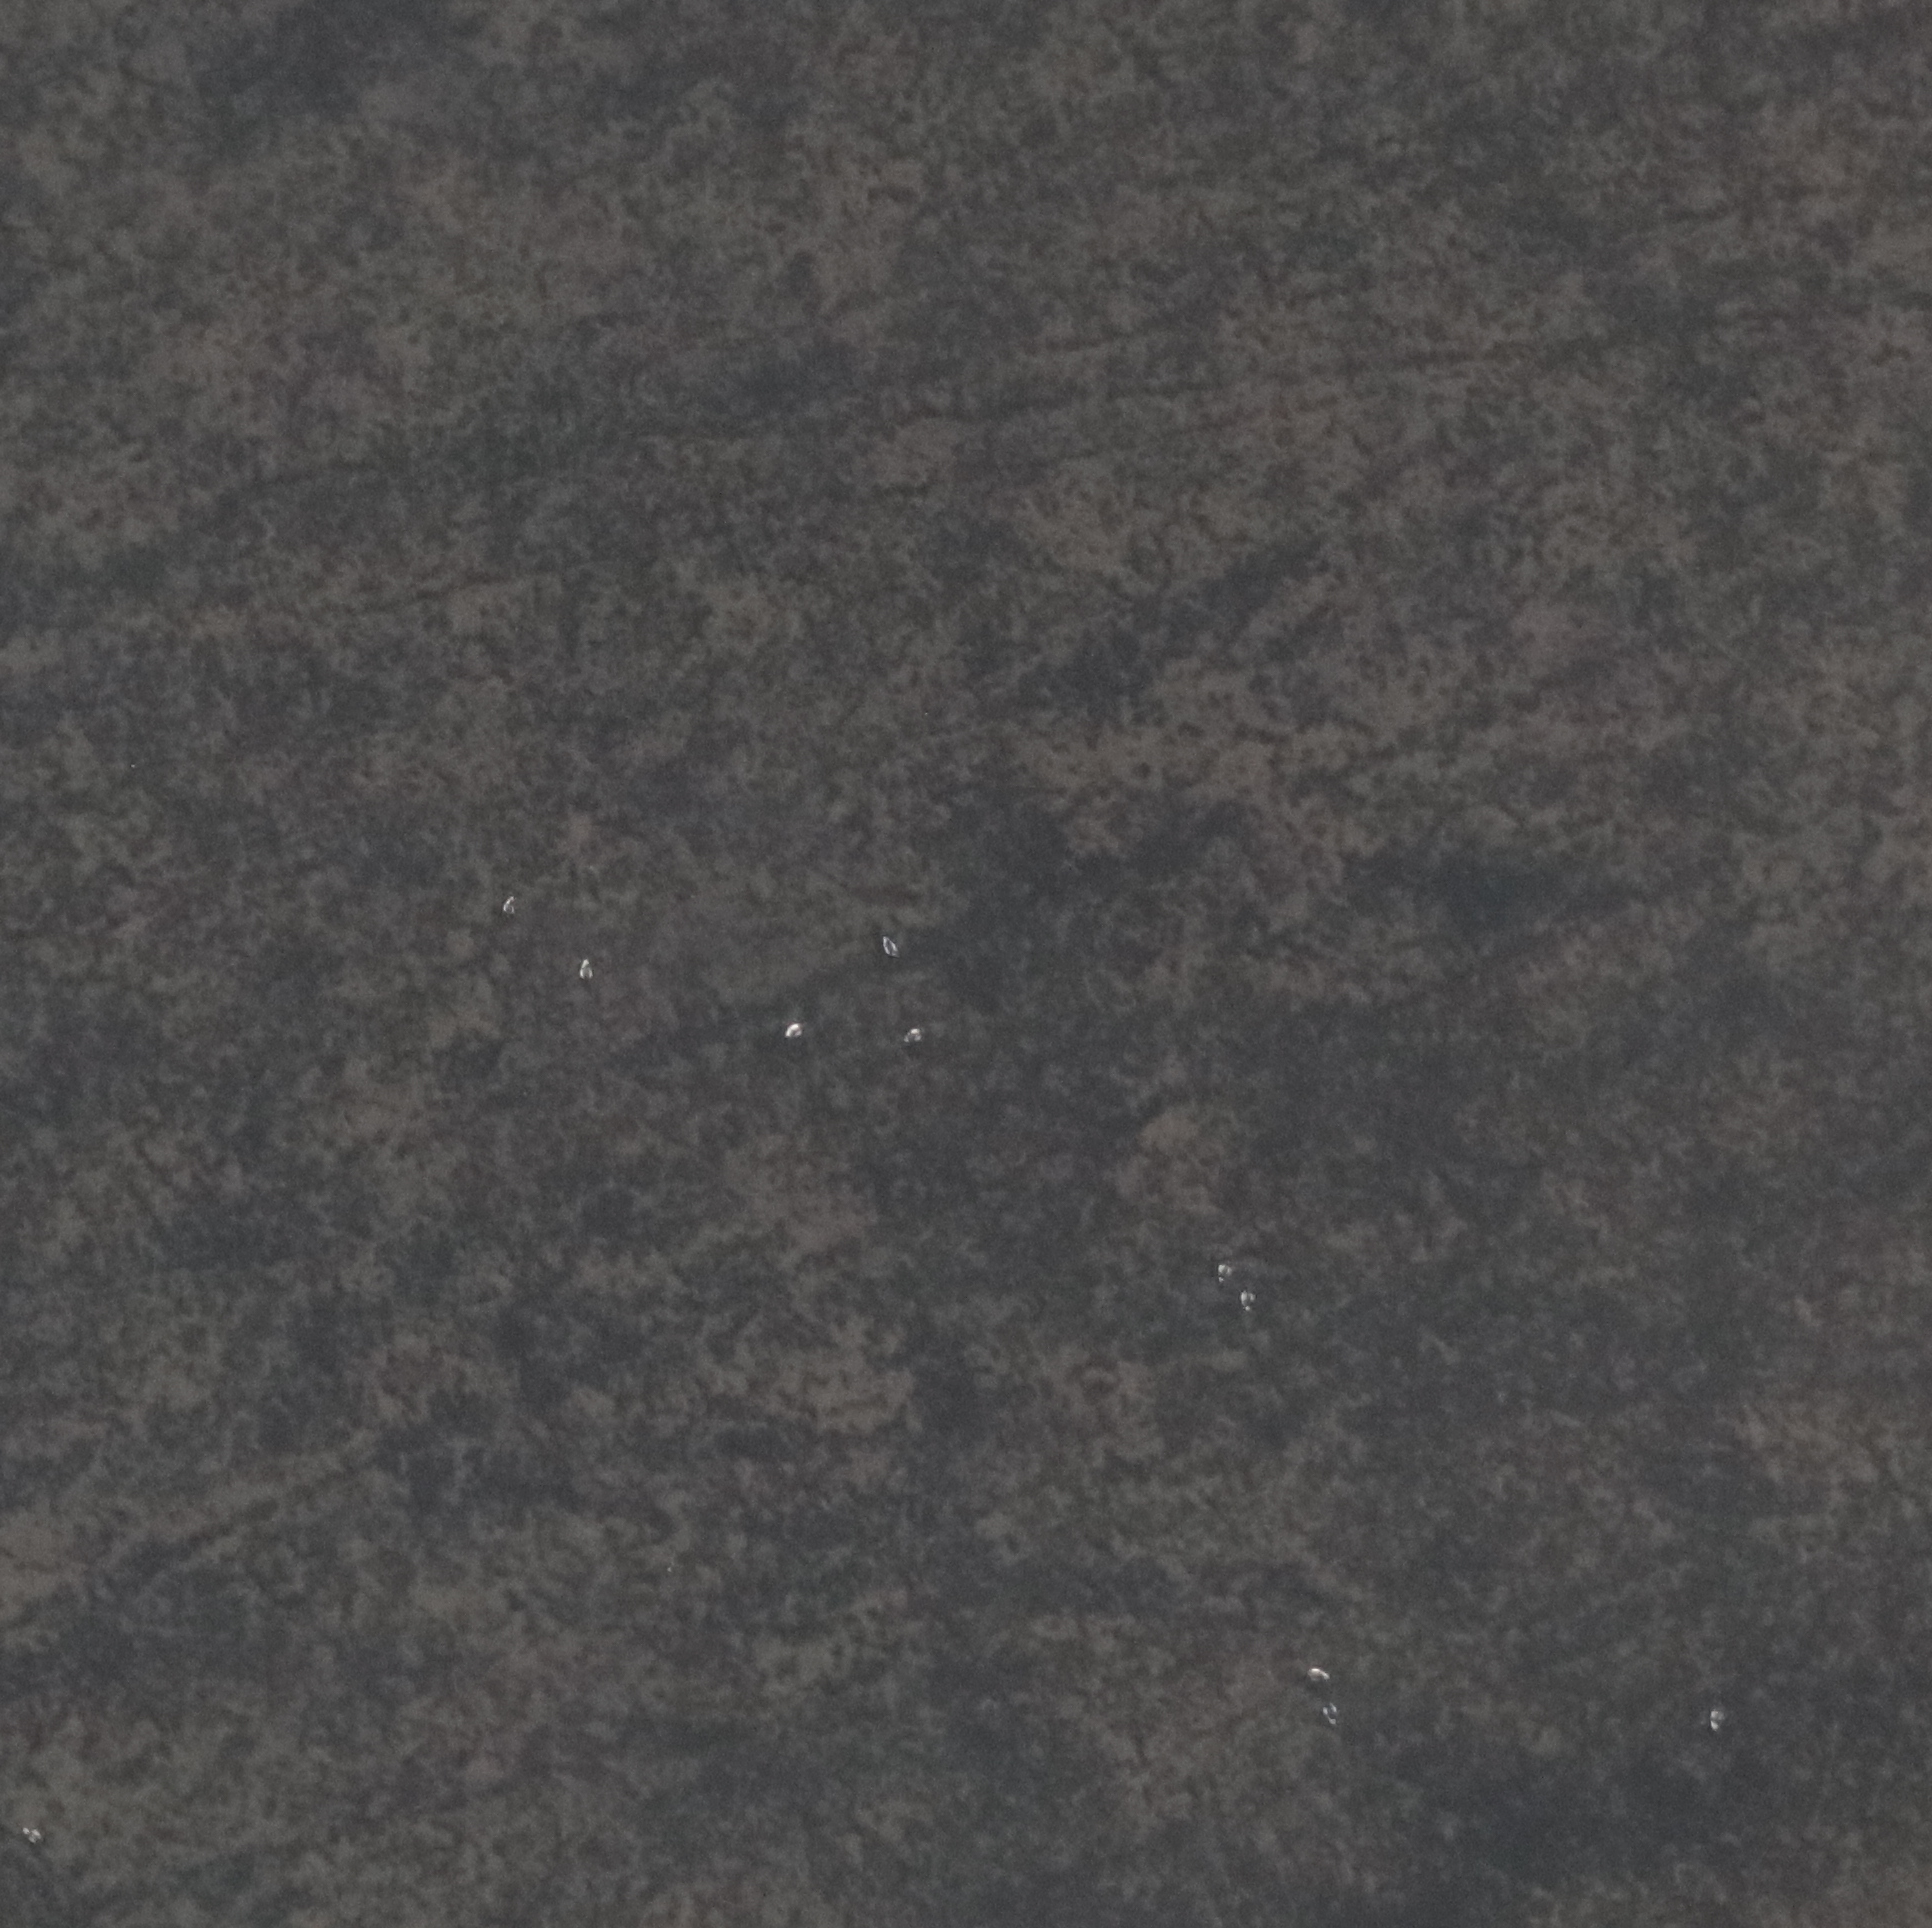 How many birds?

11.